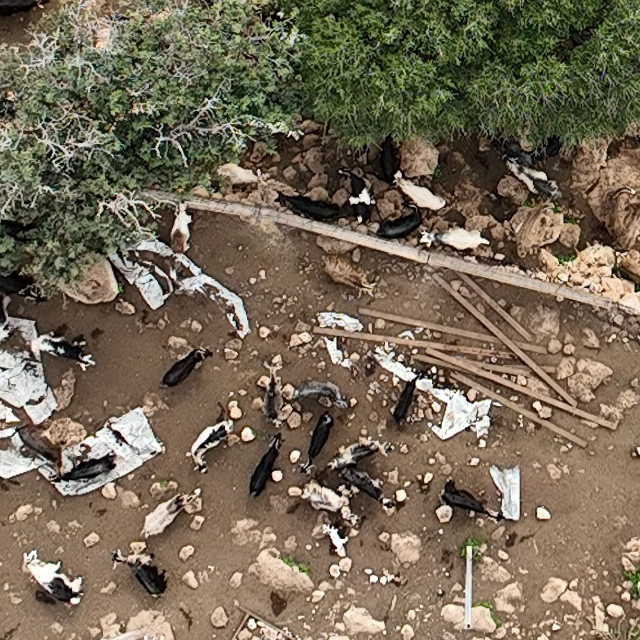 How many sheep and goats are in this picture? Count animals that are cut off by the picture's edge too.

36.